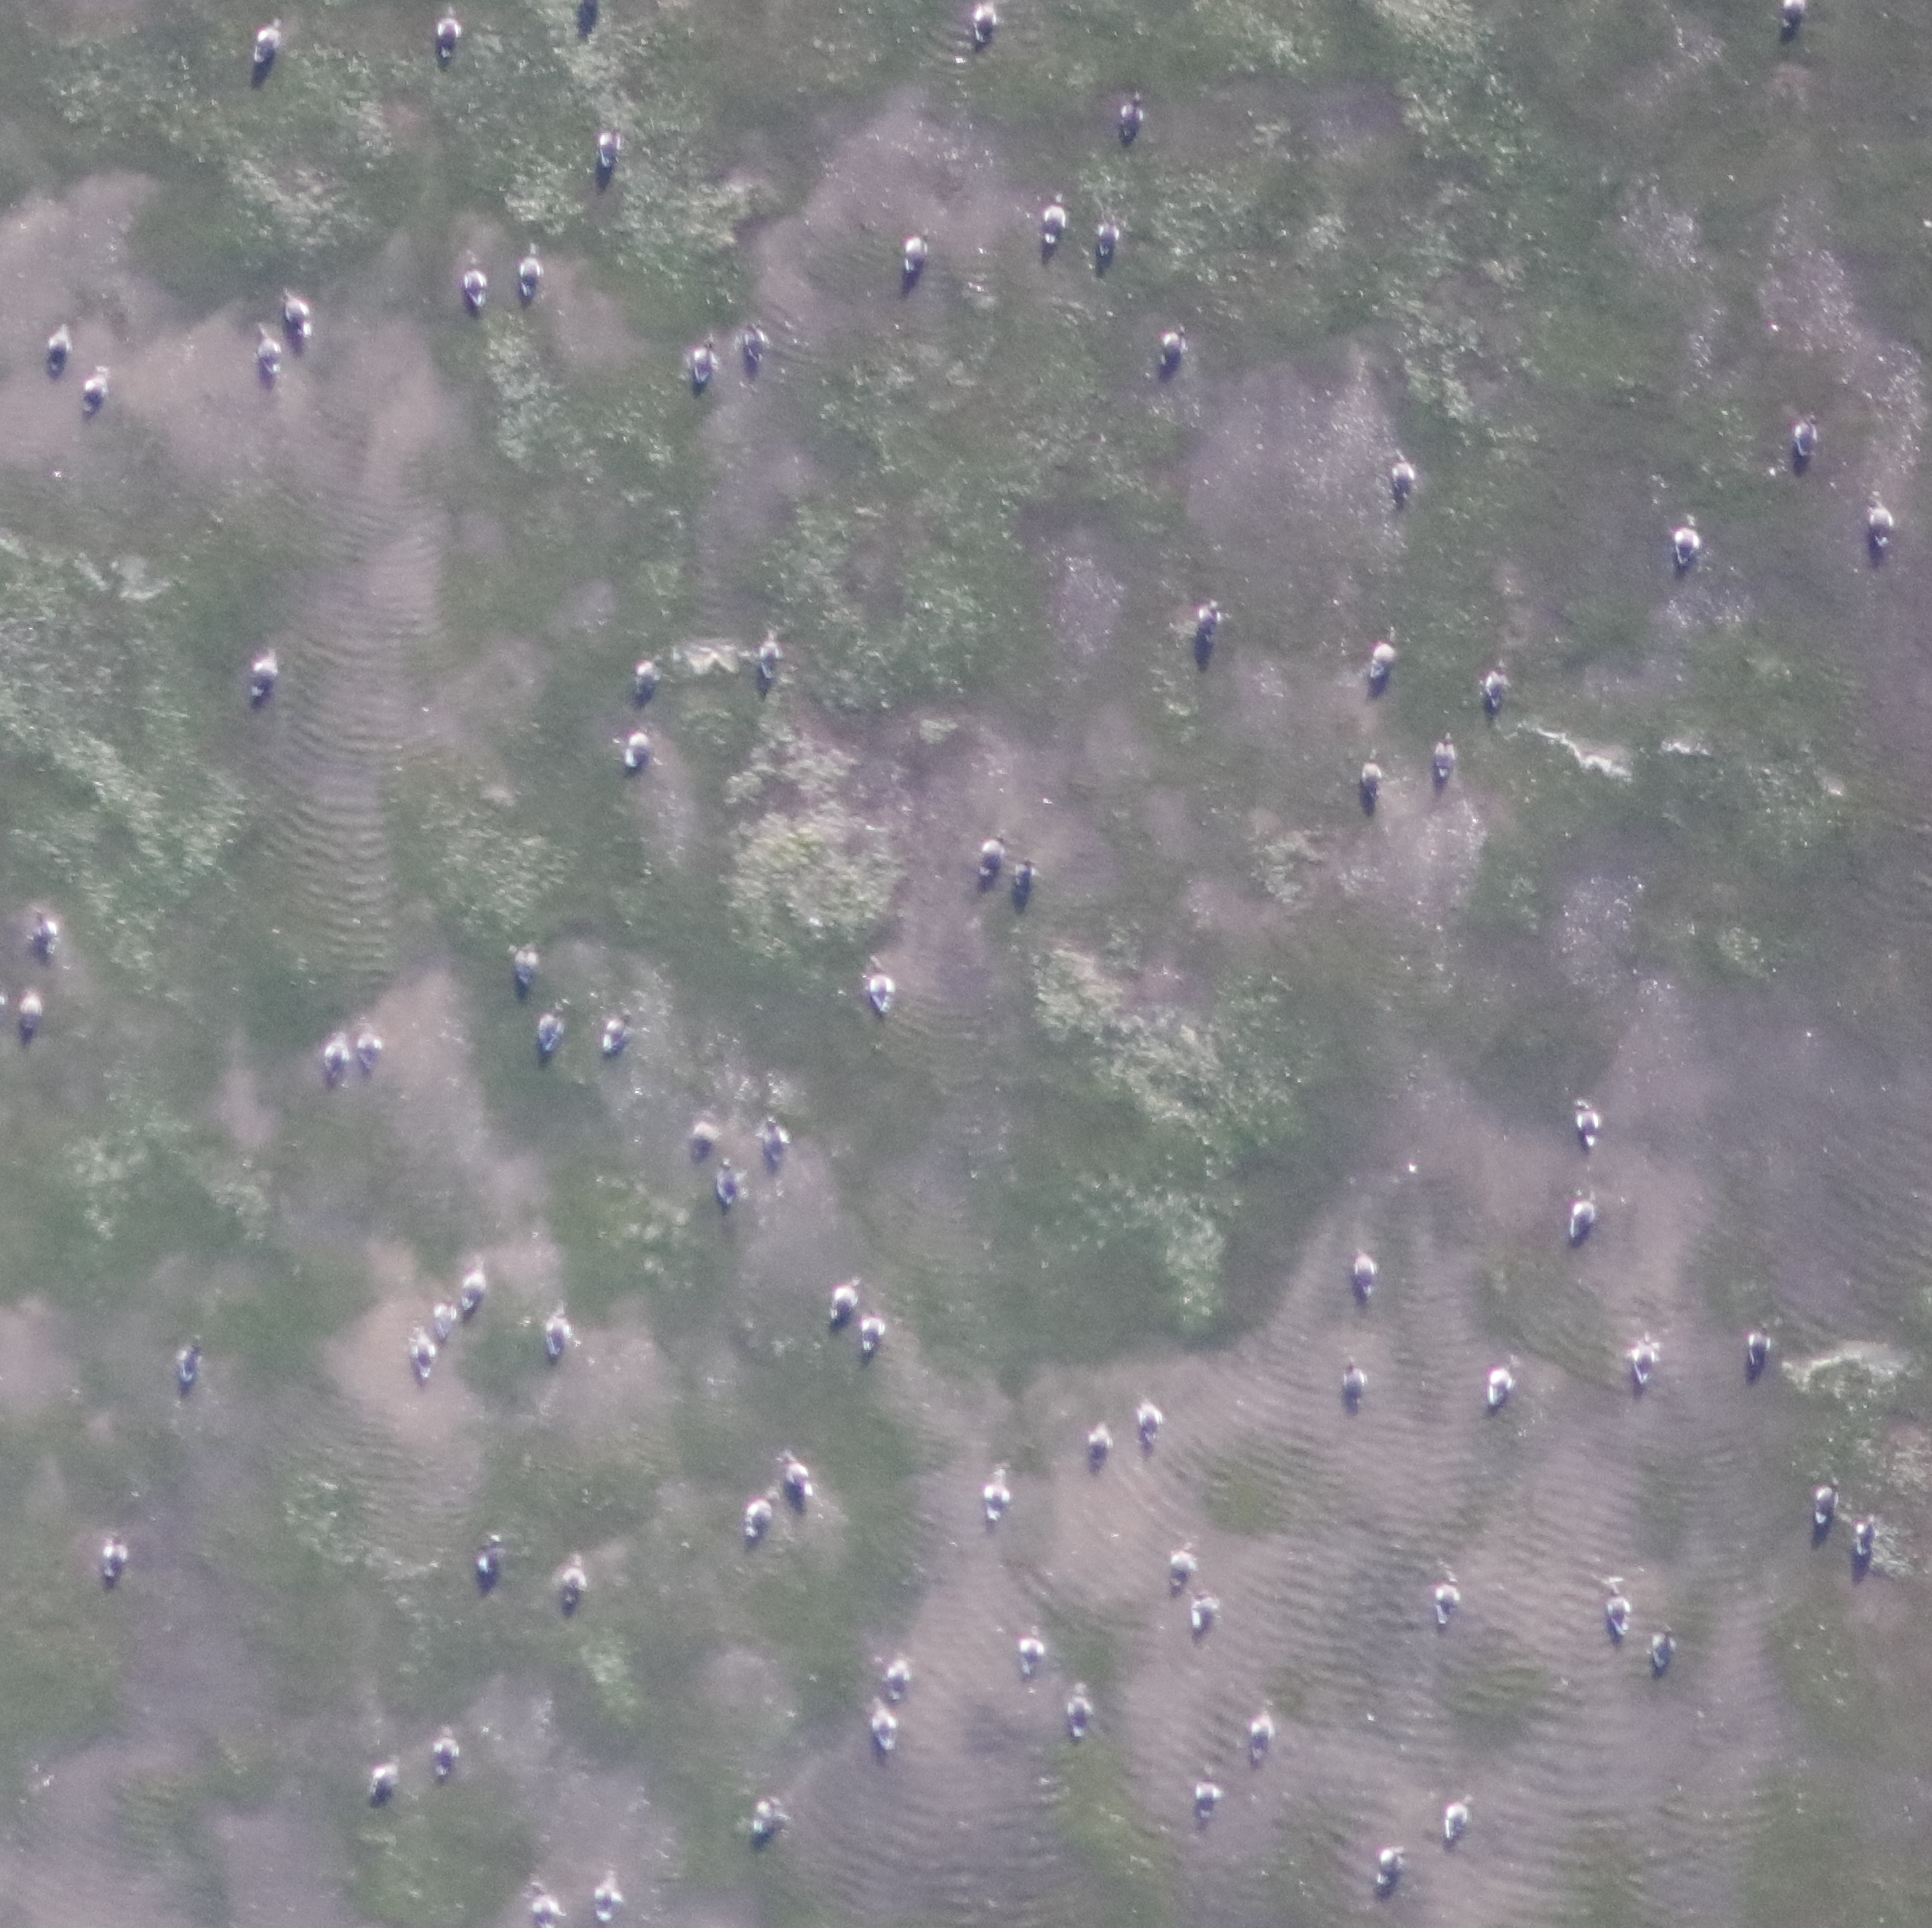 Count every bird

88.